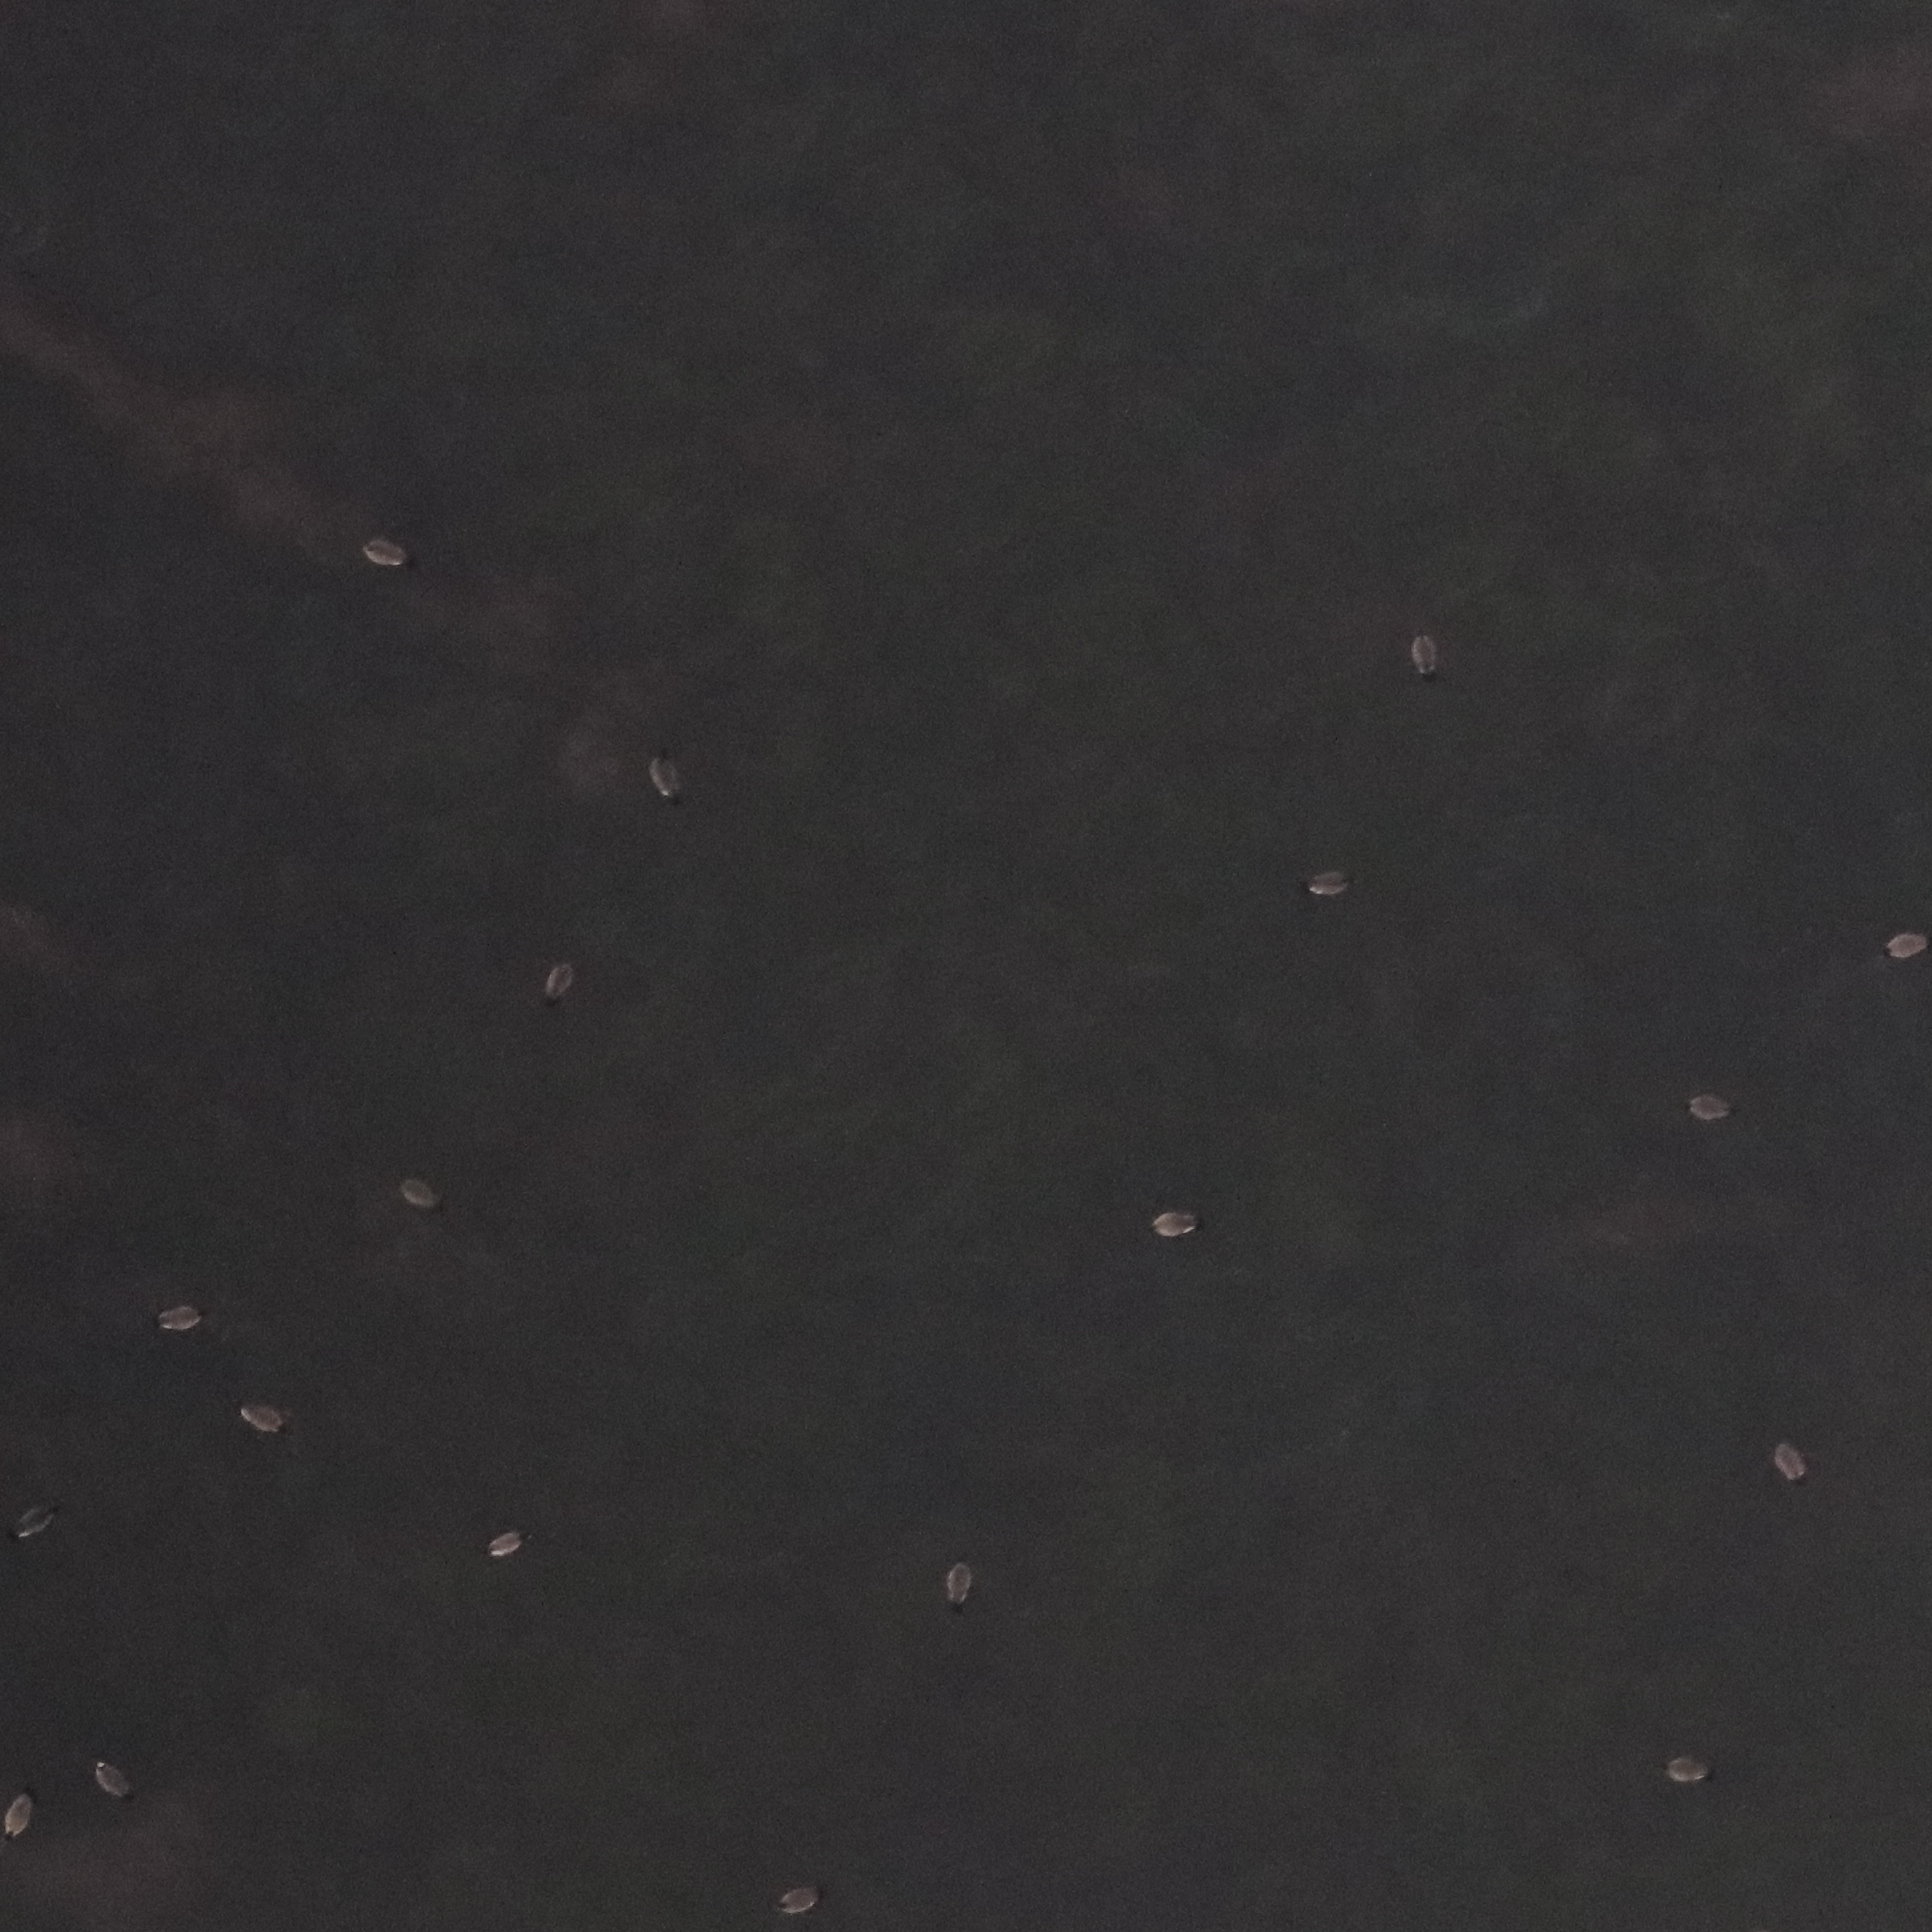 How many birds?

19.